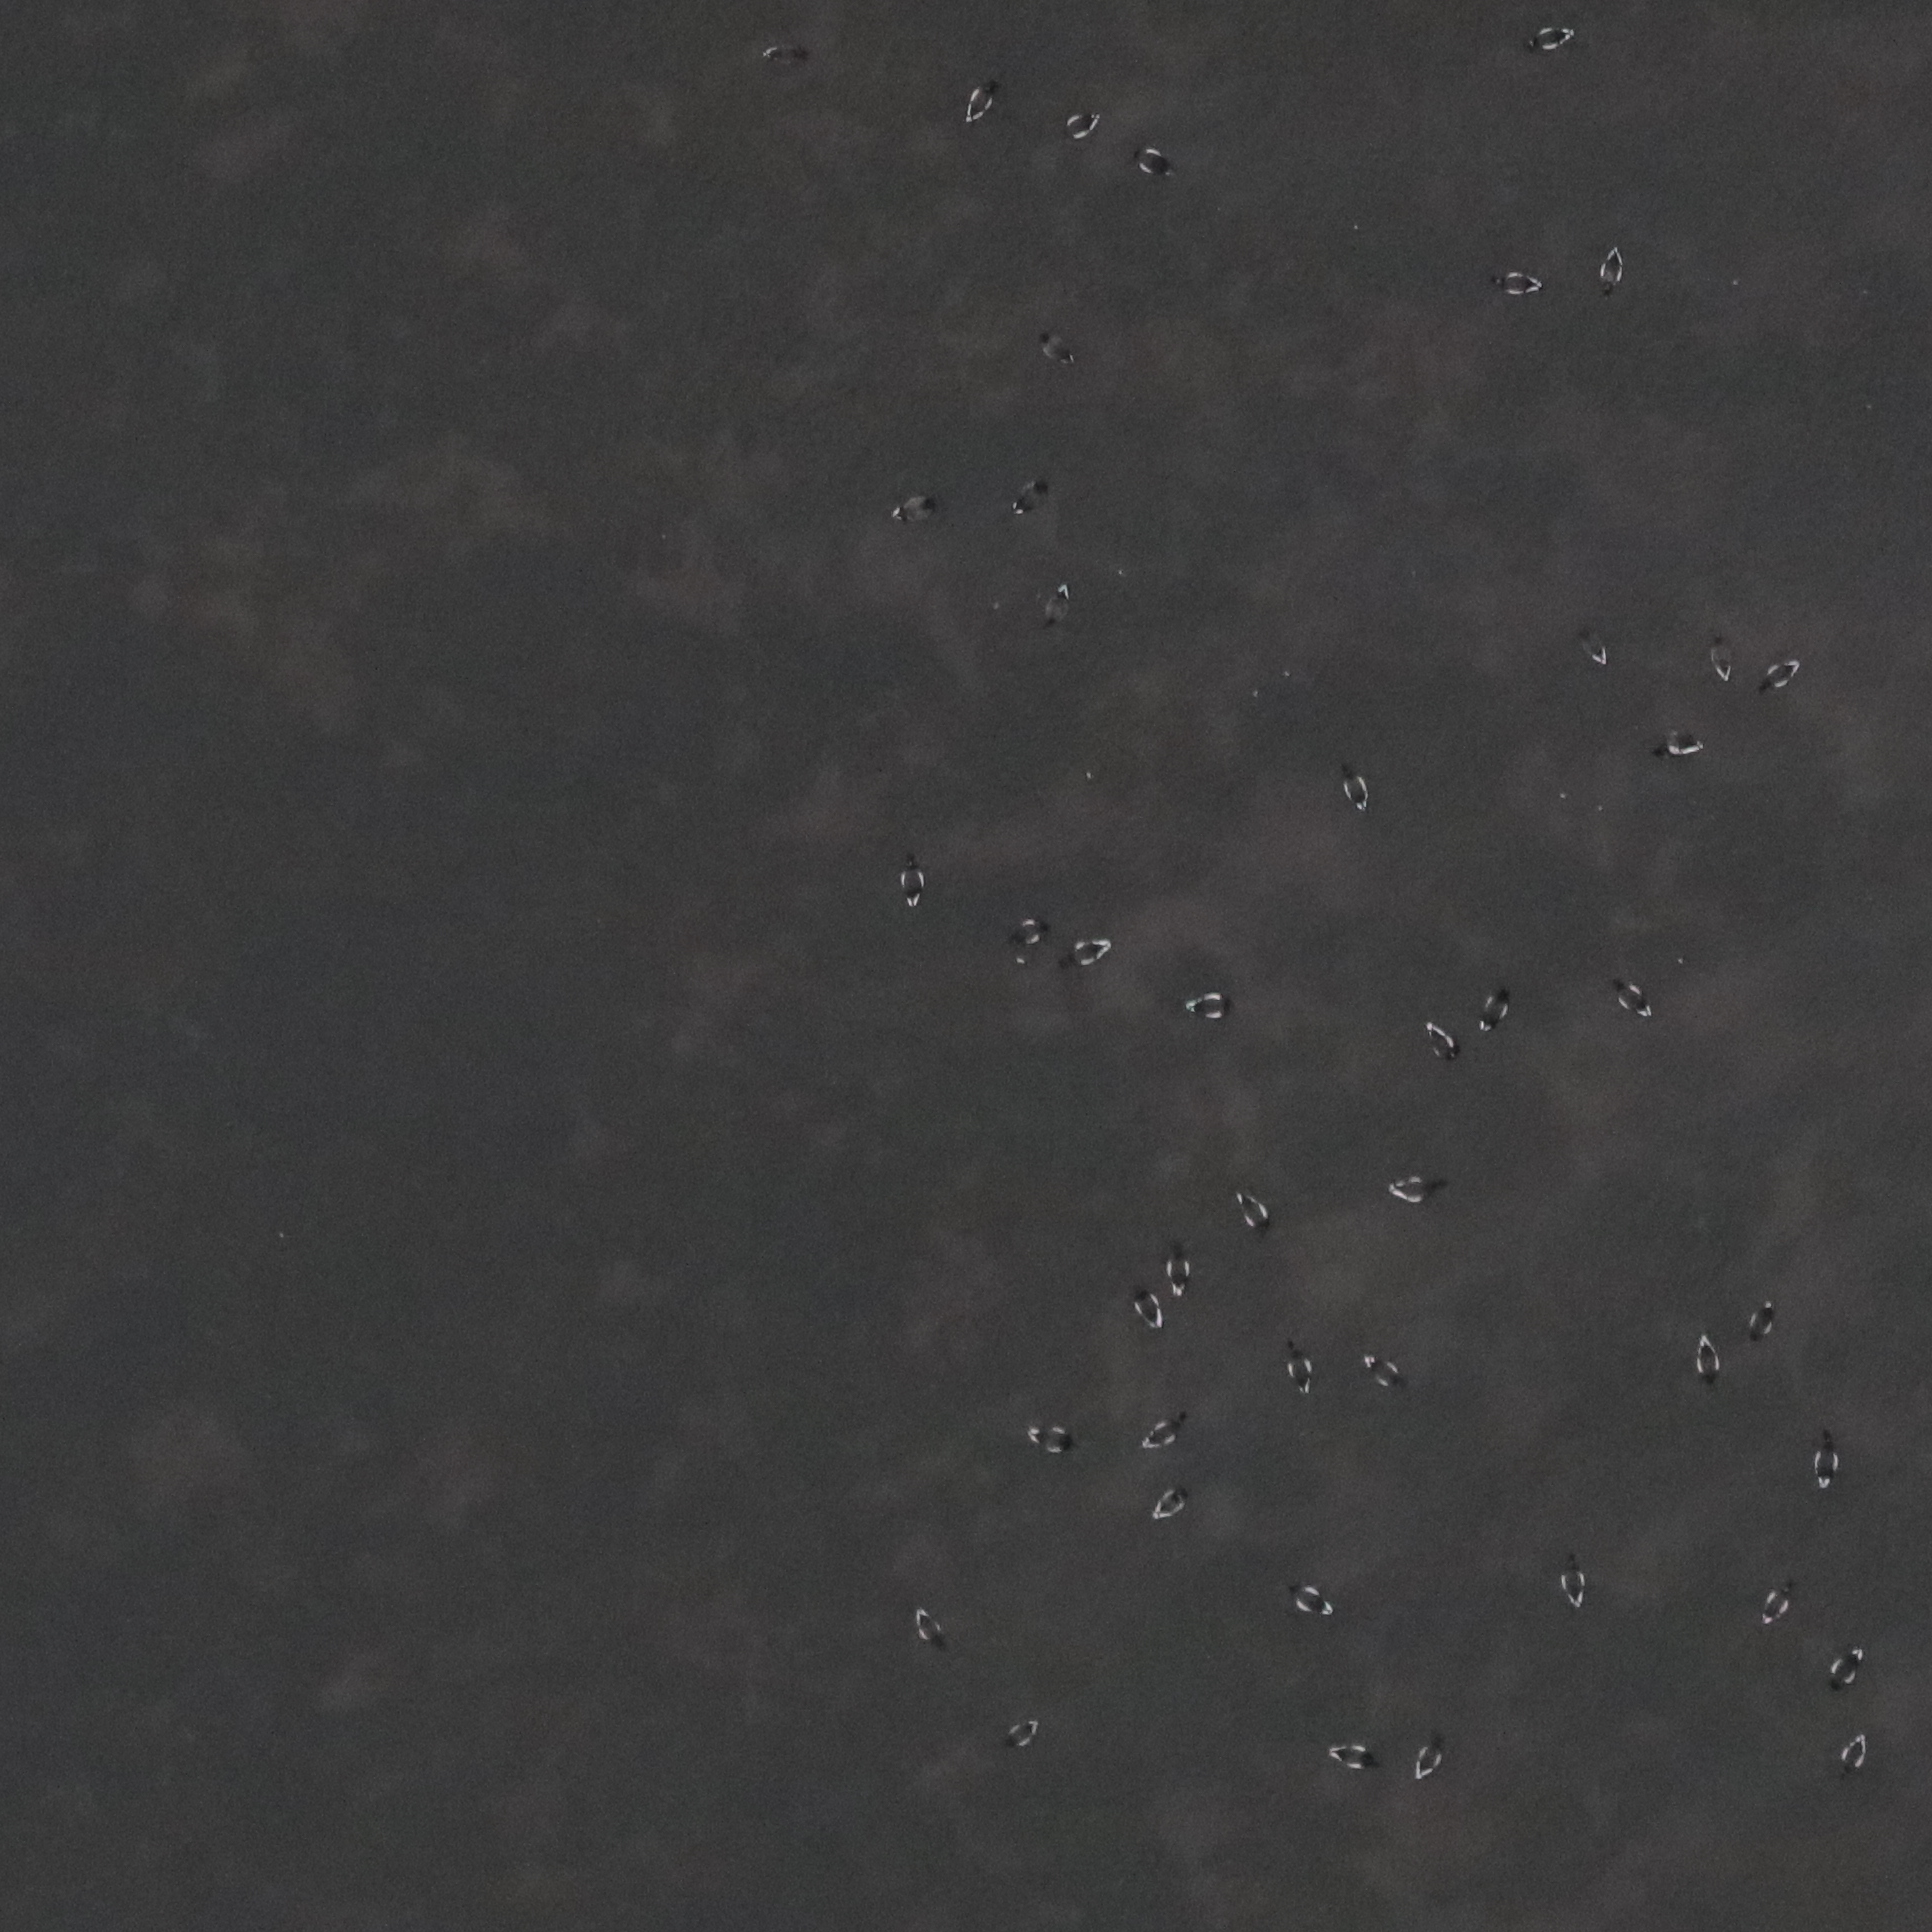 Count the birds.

44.